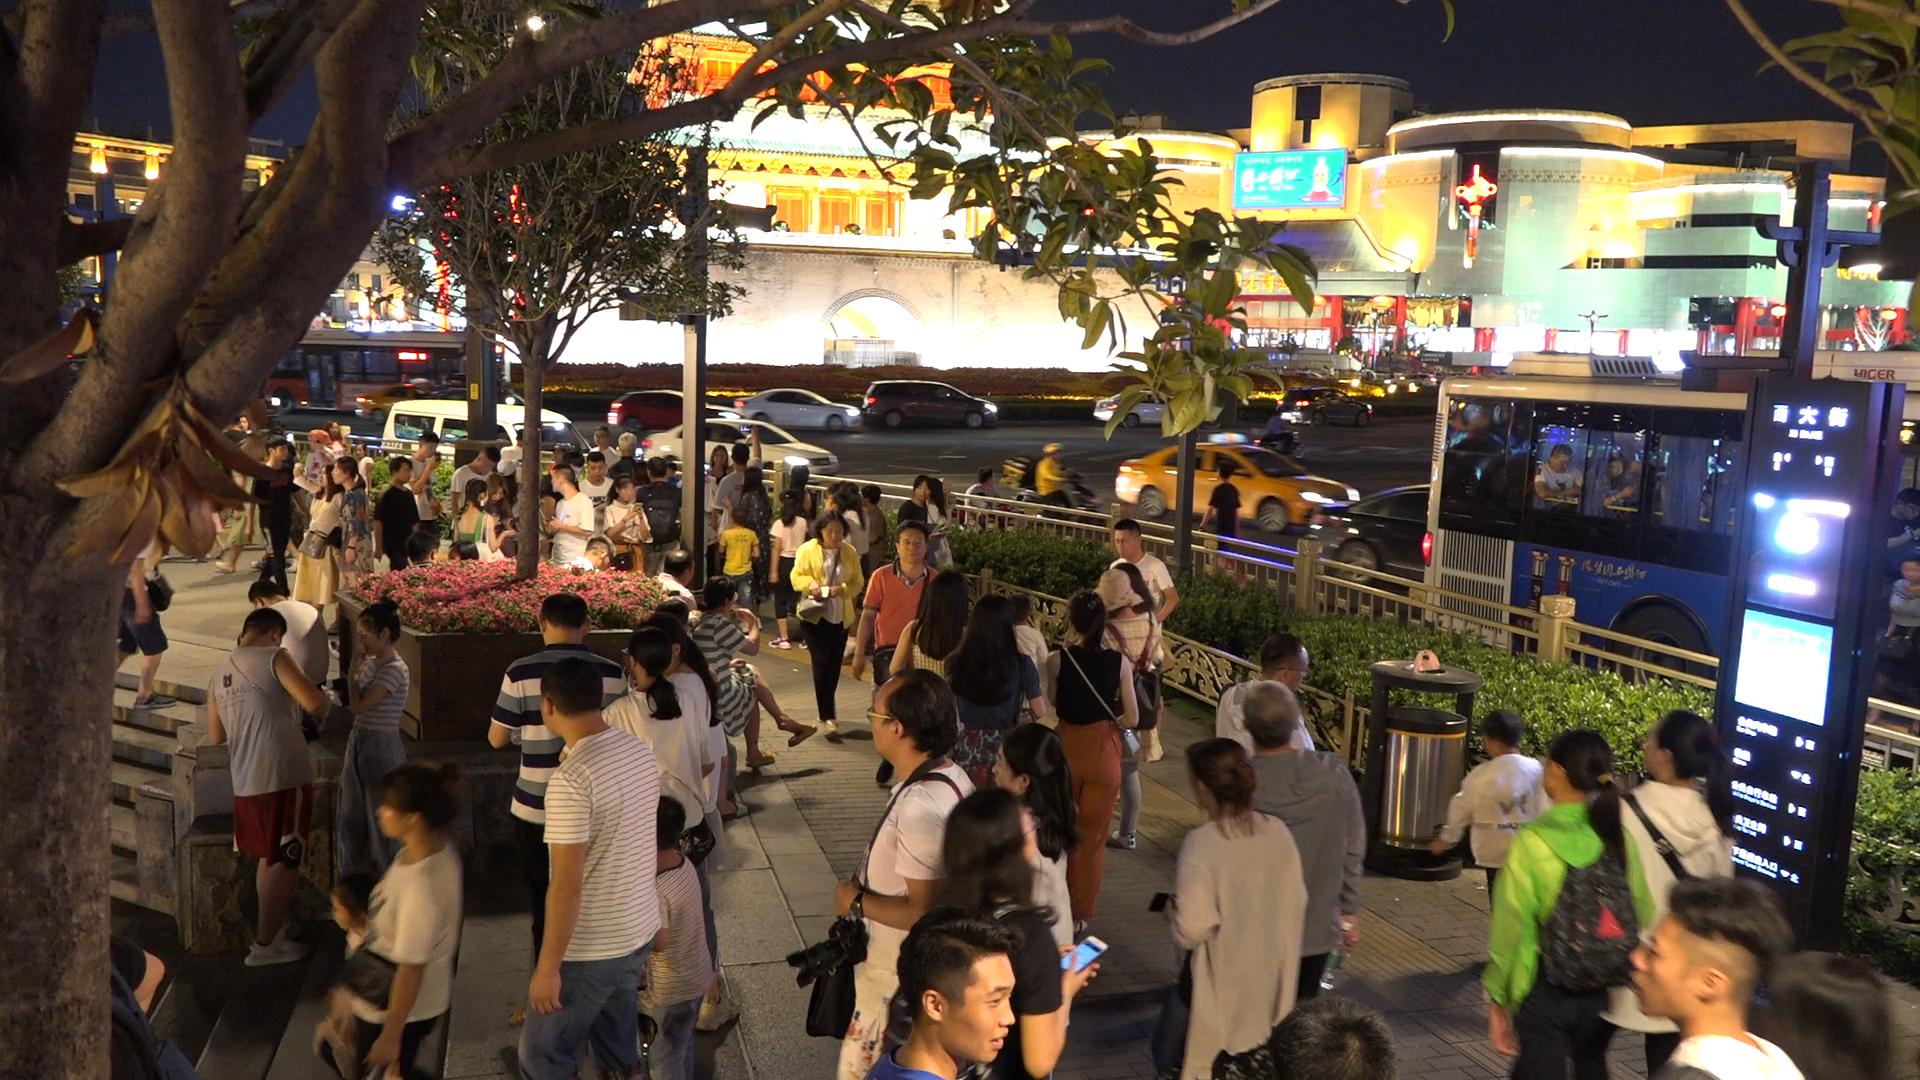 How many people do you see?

92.